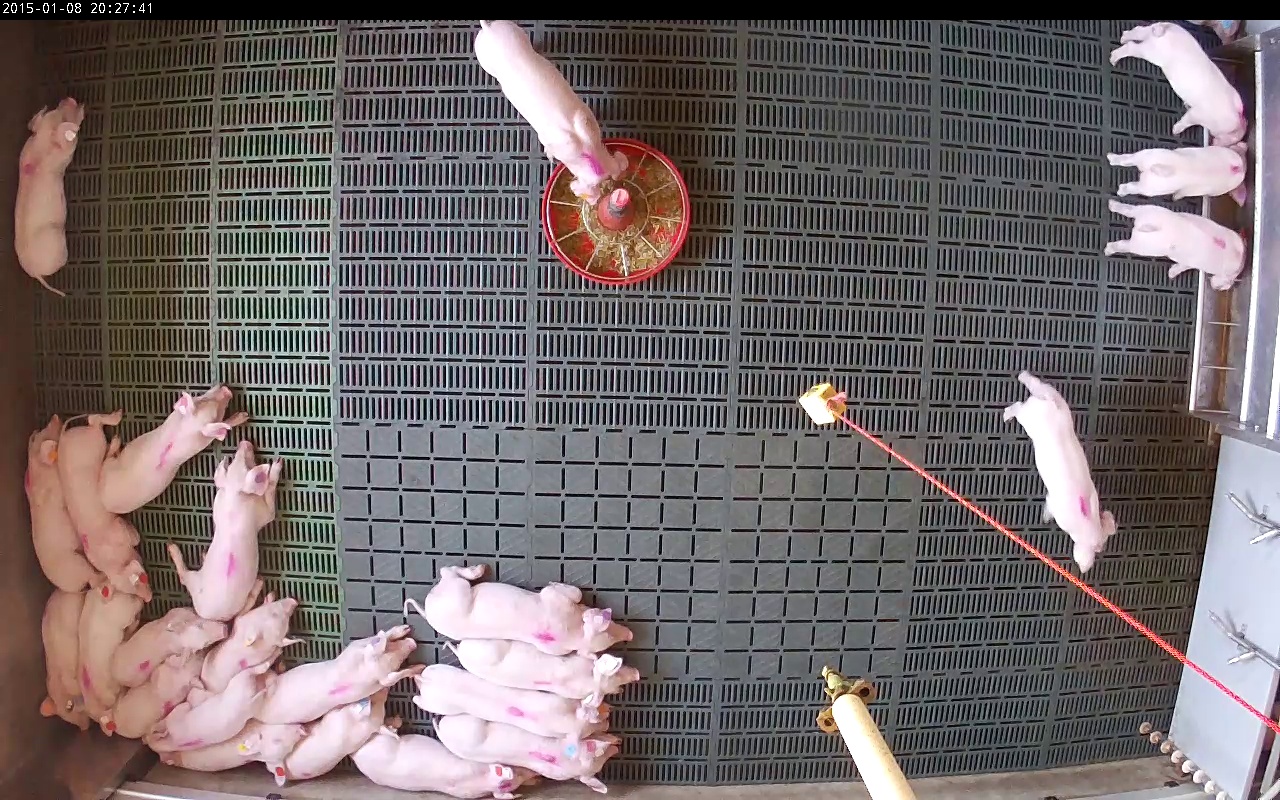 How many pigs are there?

24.